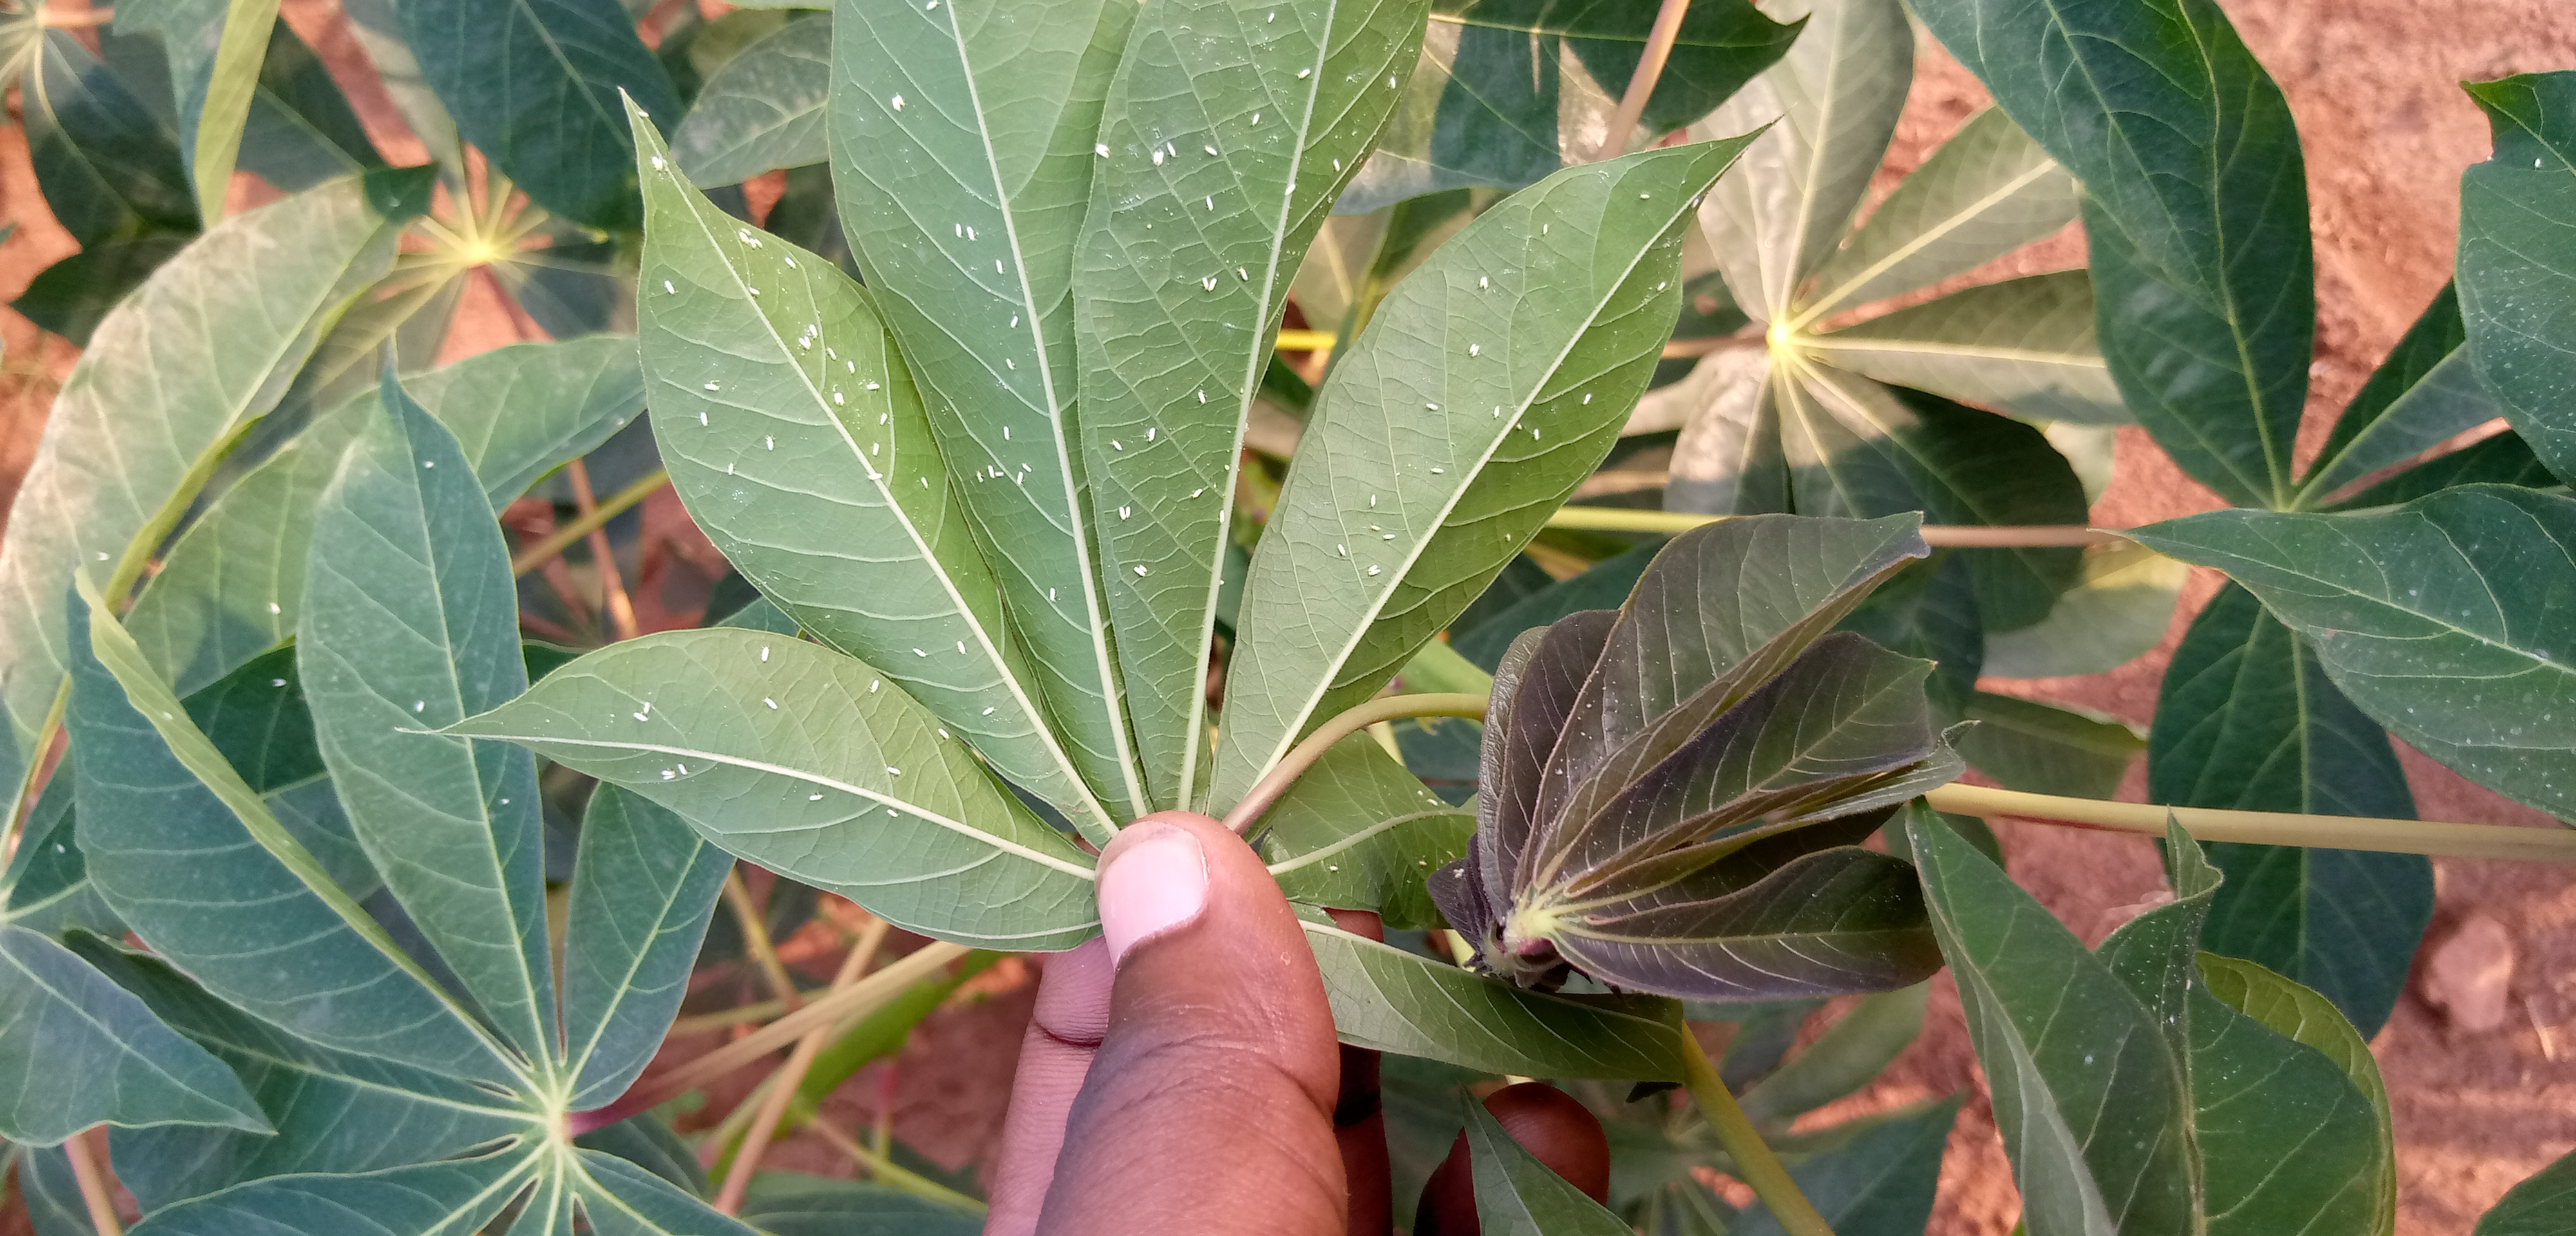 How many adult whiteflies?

116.